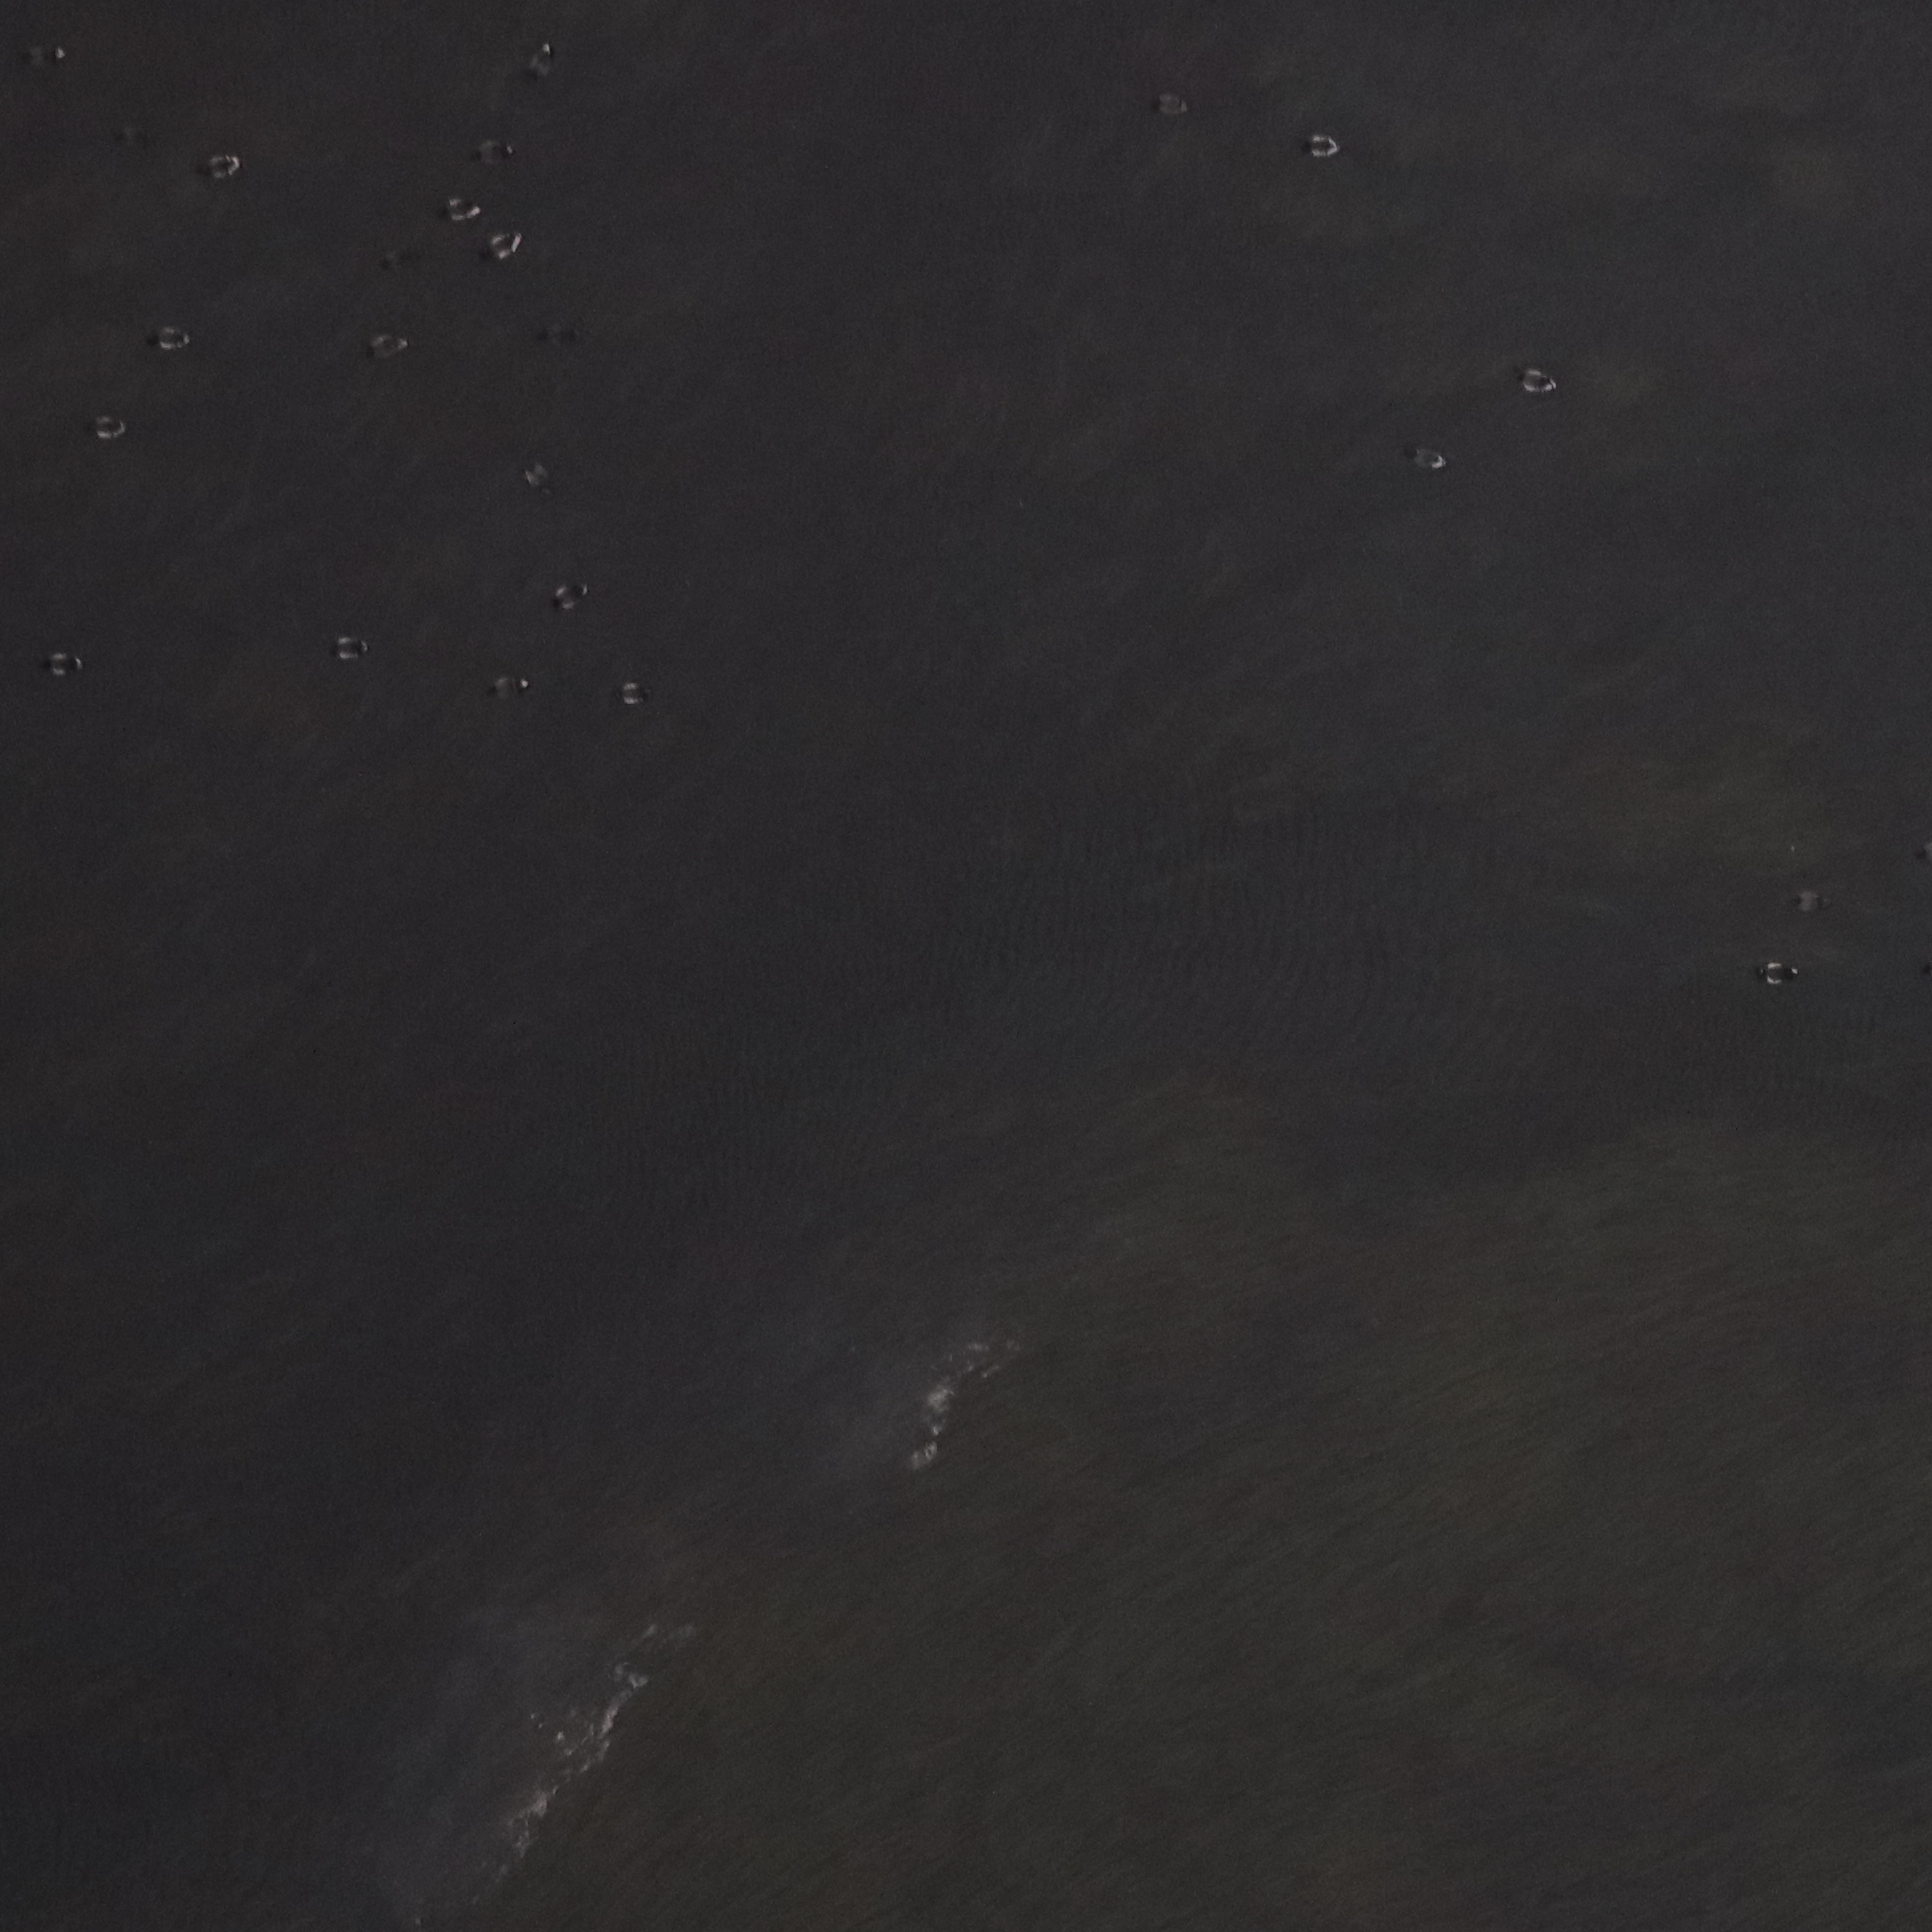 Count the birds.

24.